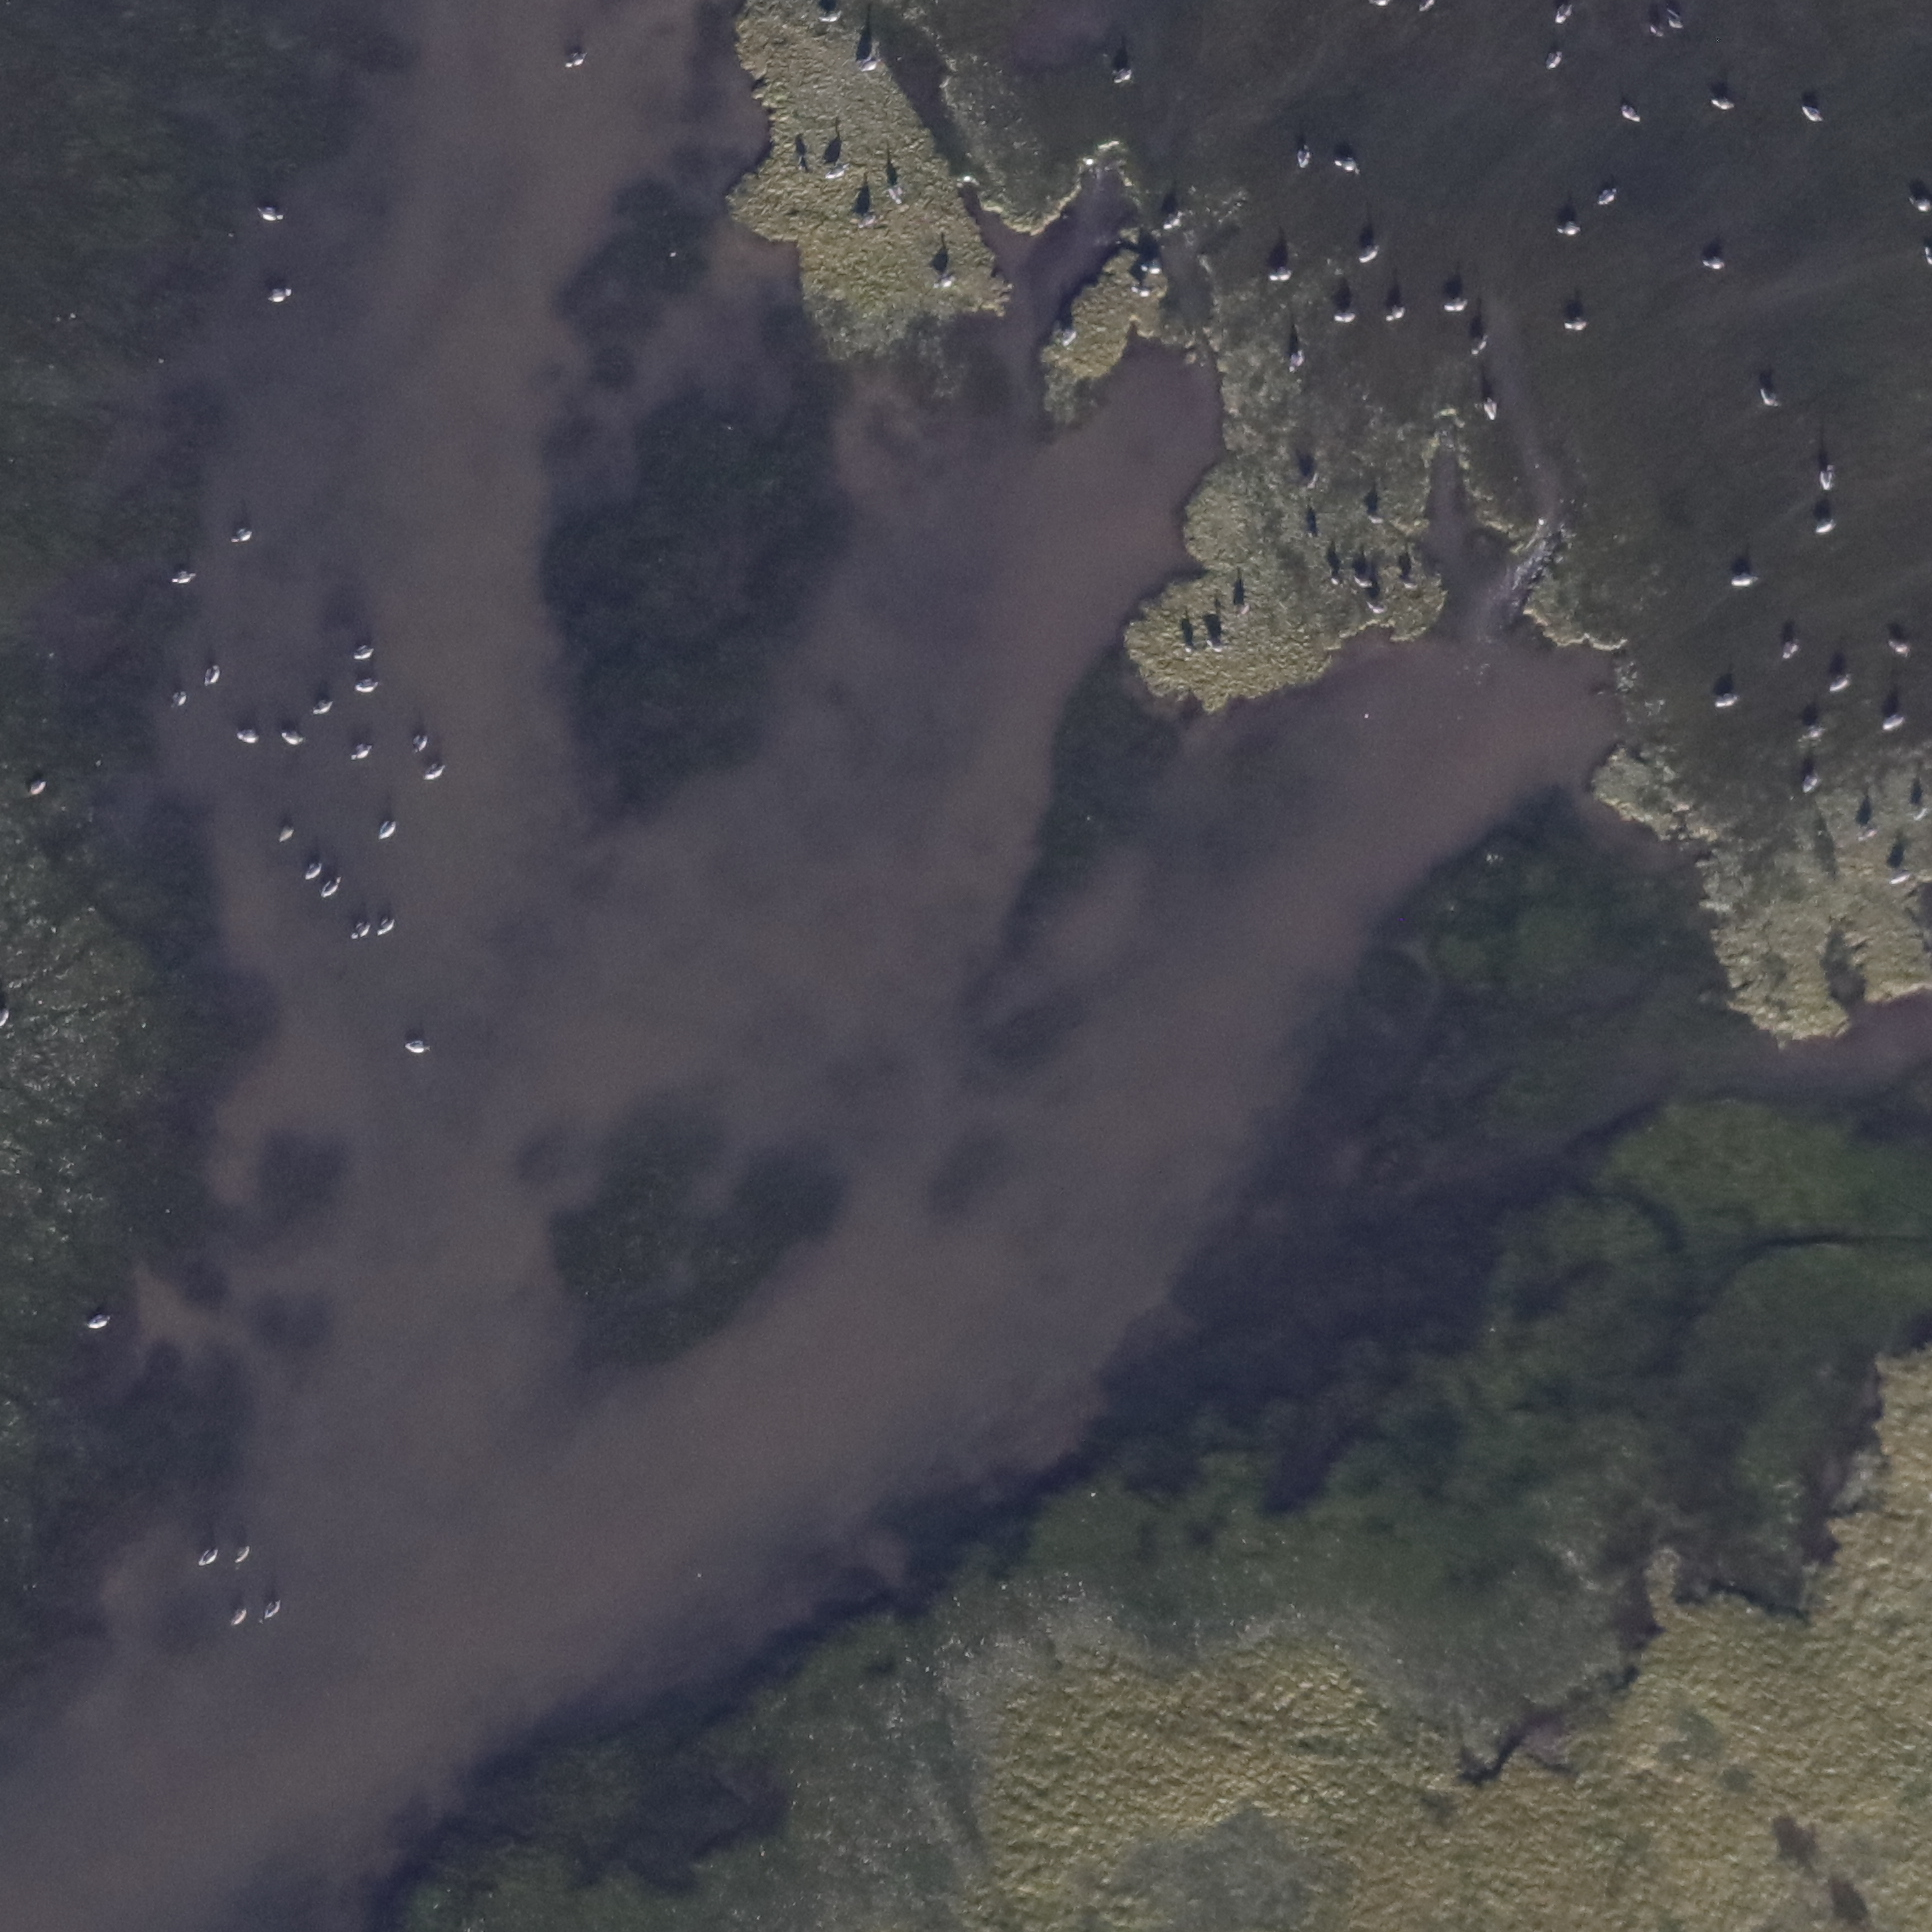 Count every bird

88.